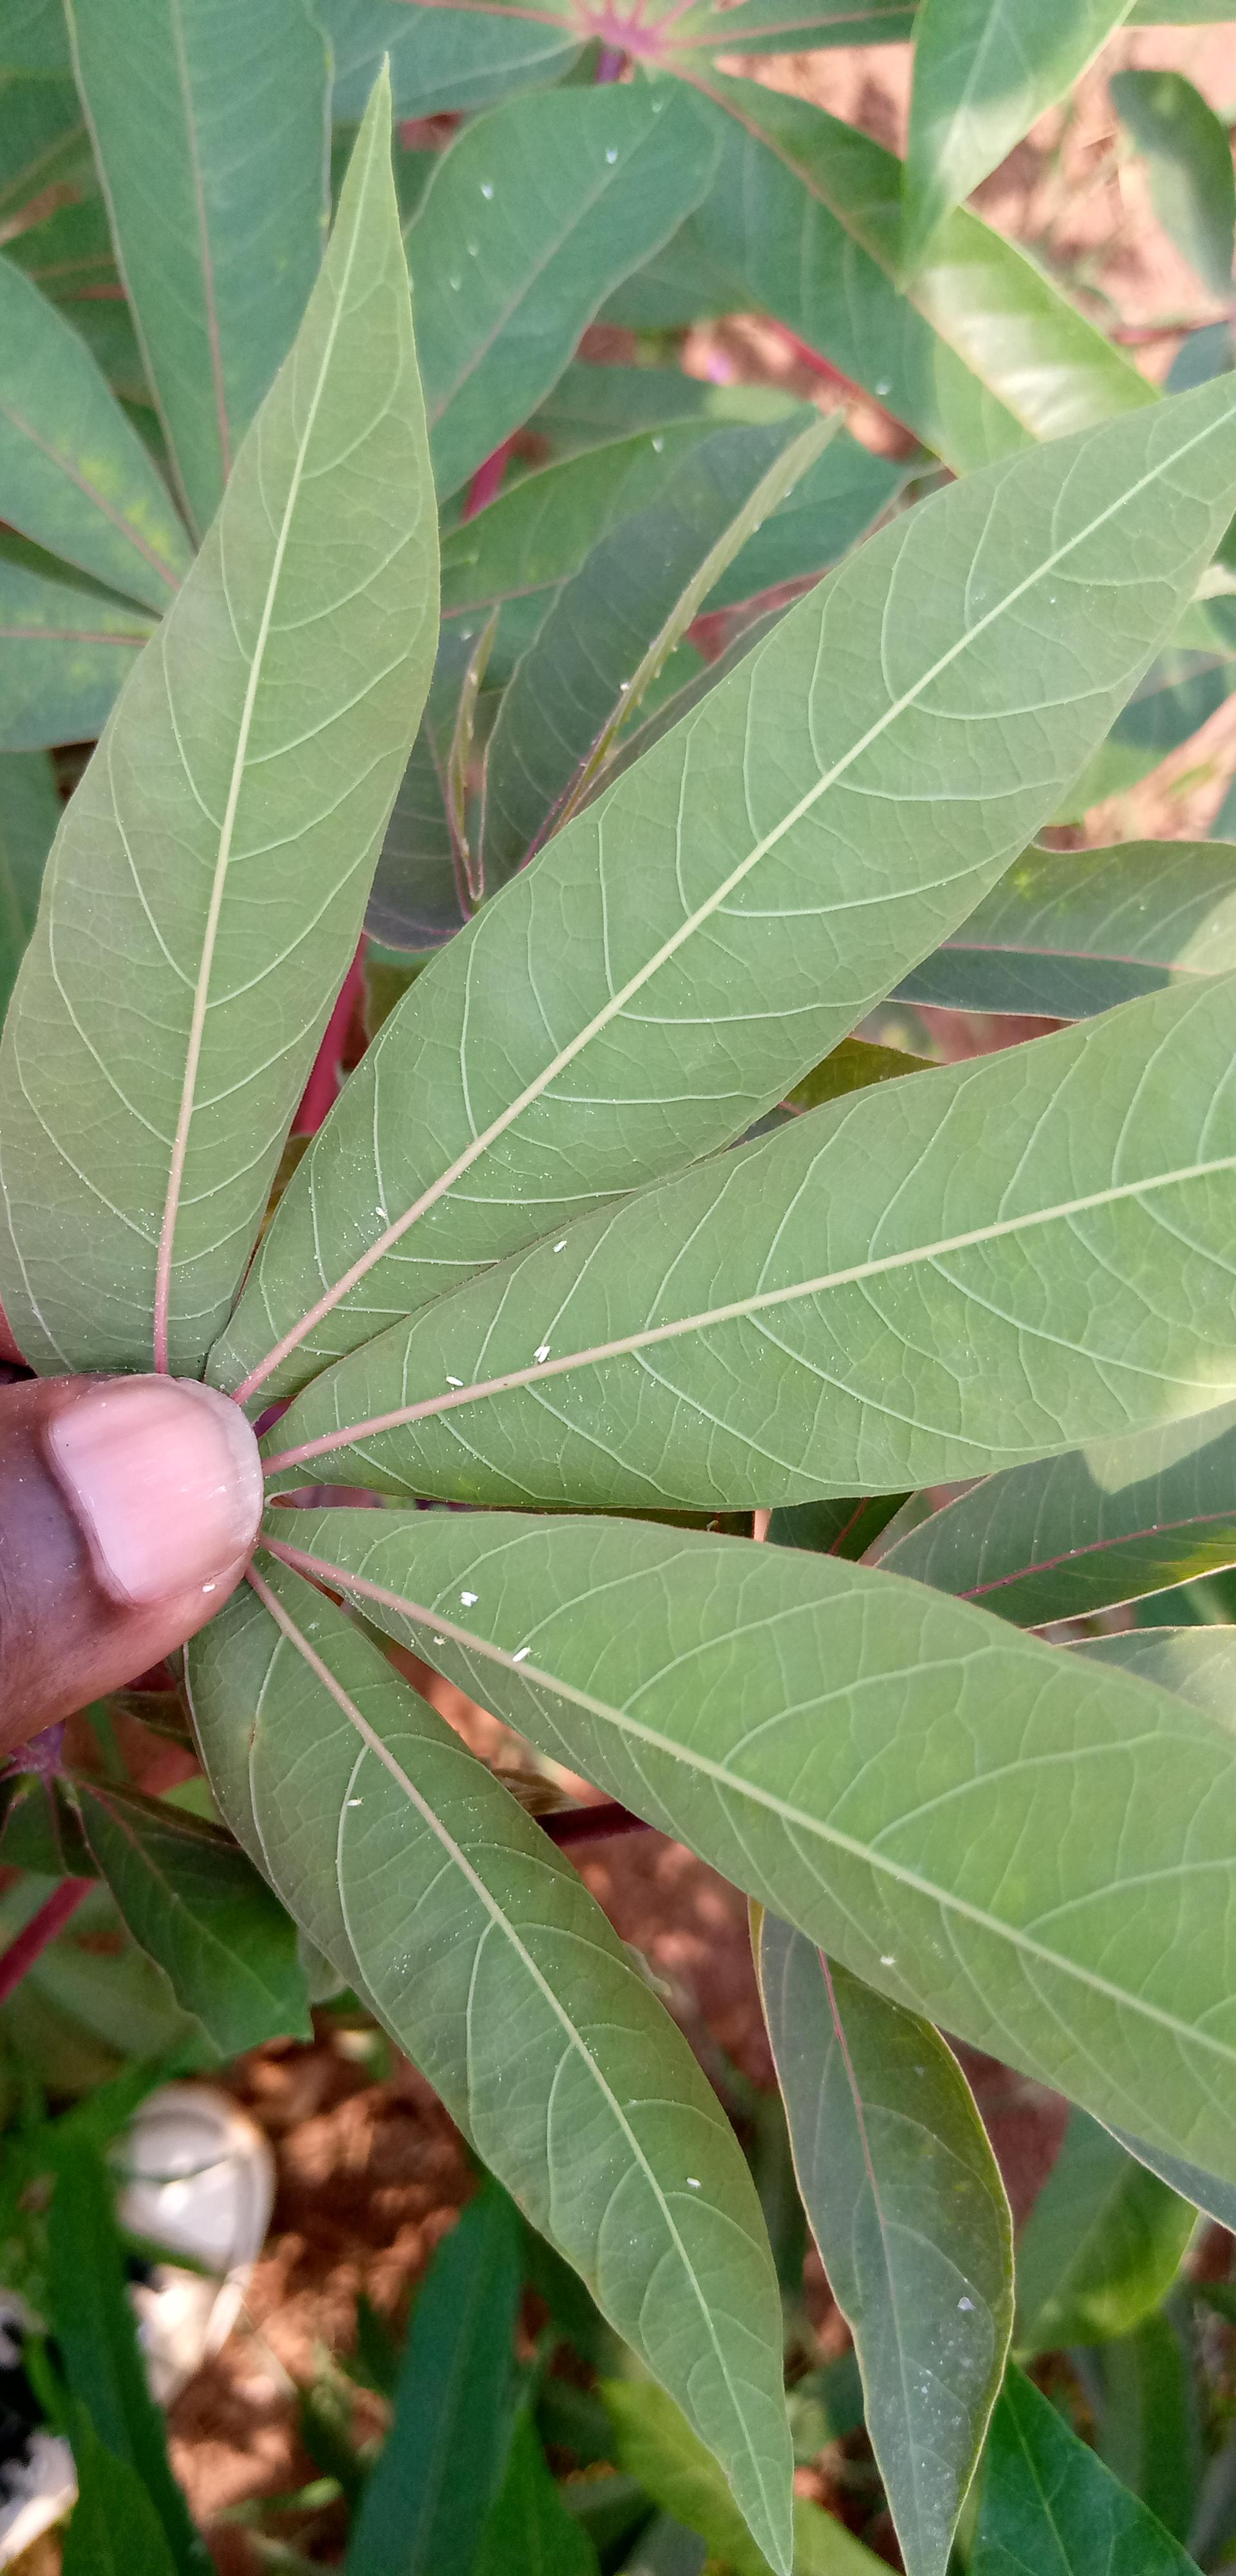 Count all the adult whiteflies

9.